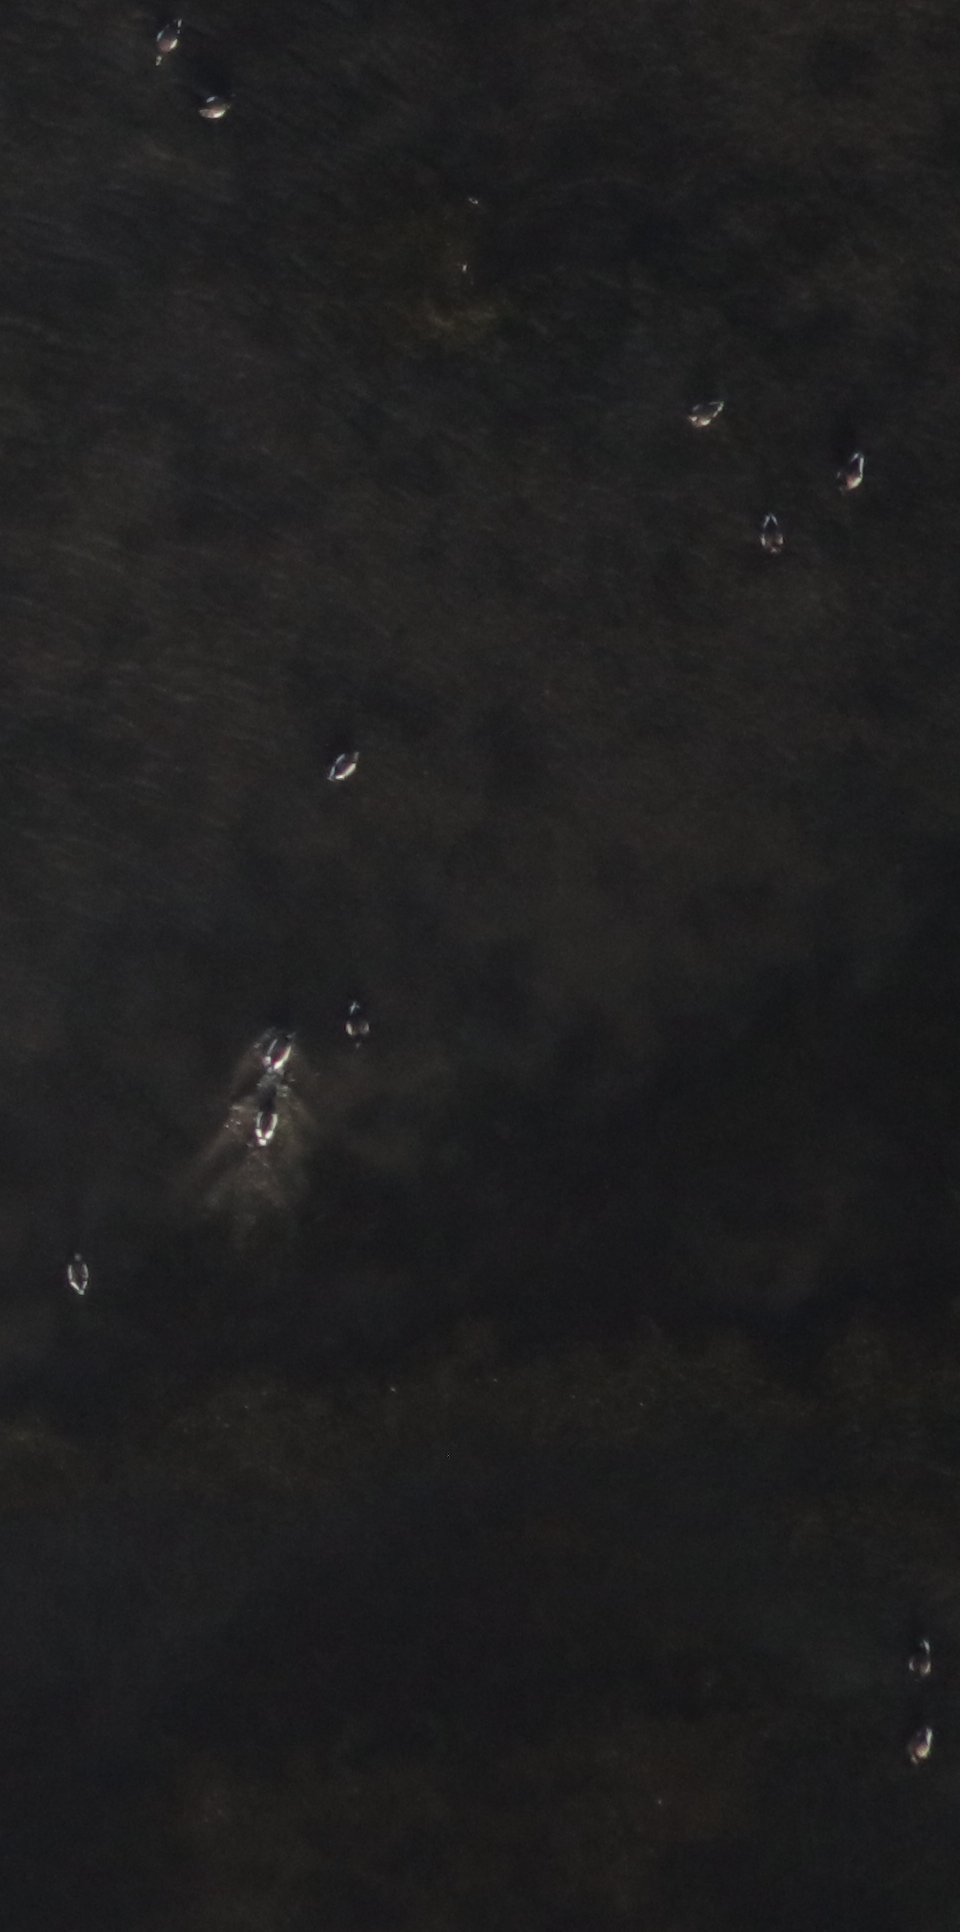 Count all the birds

12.